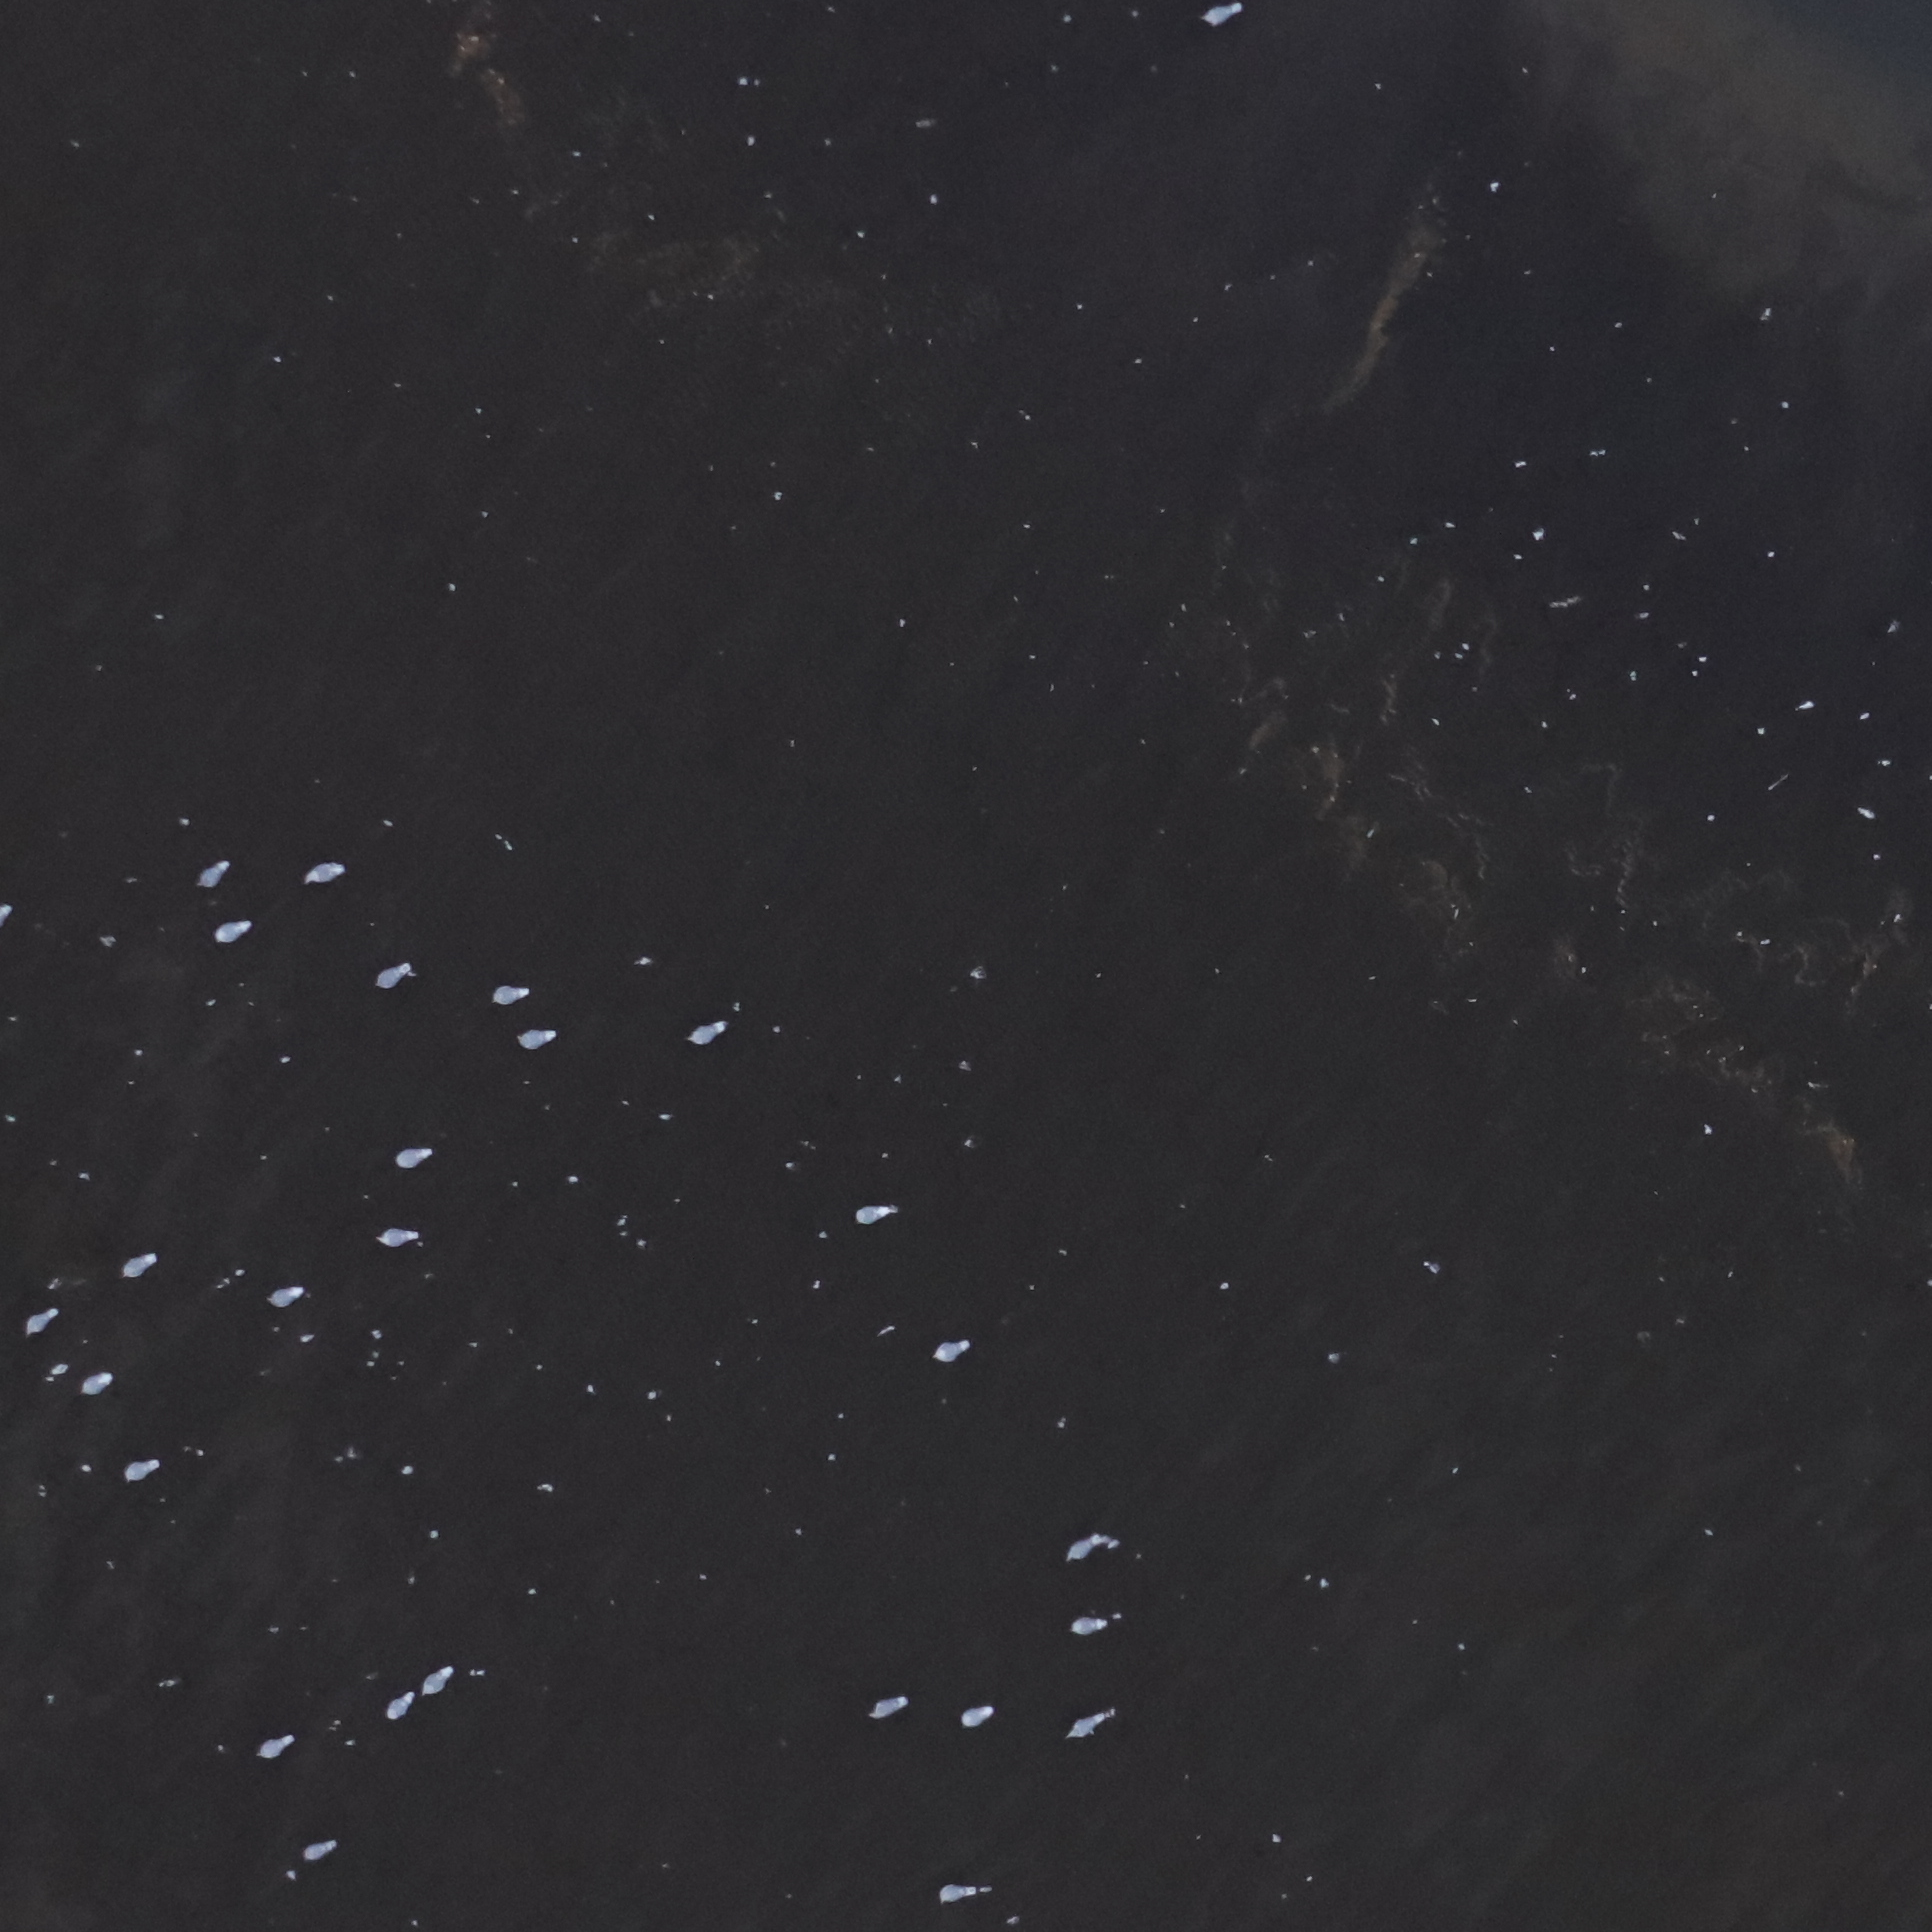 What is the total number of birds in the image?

27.